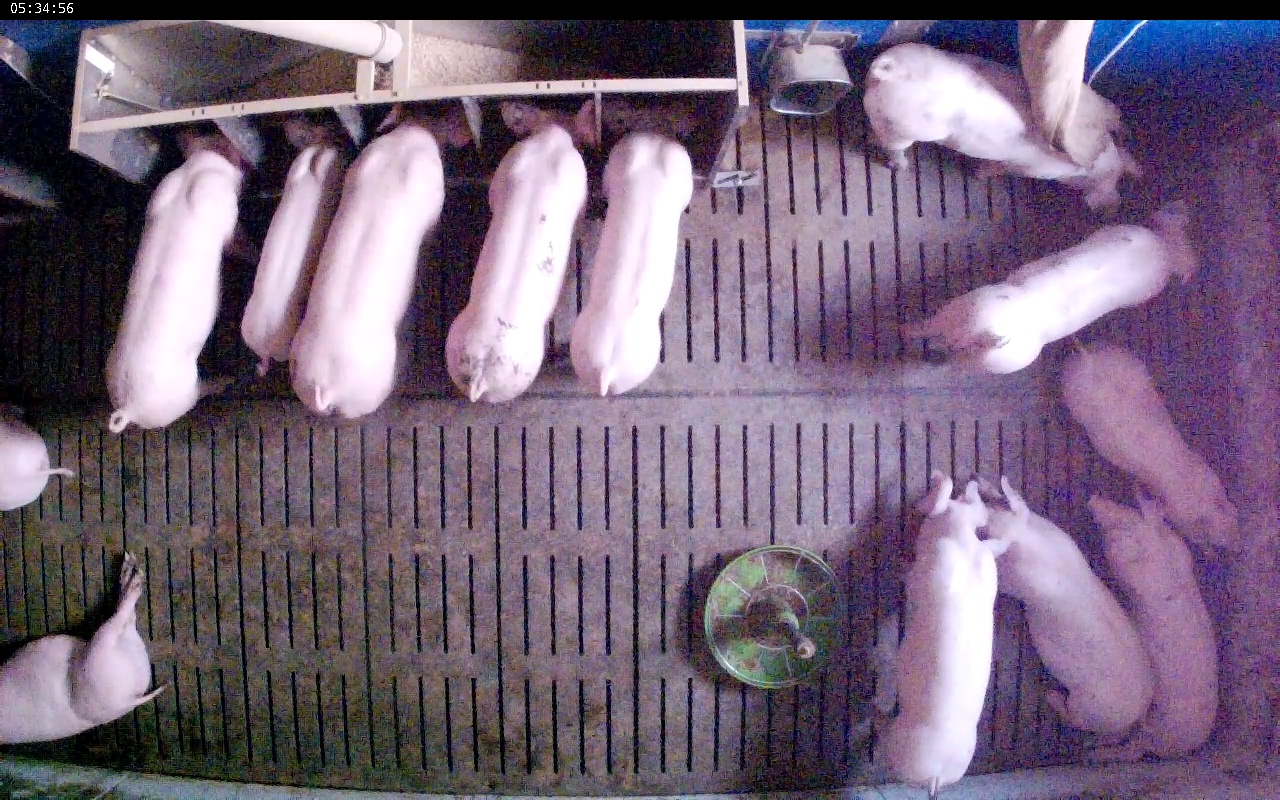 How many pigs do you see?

13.